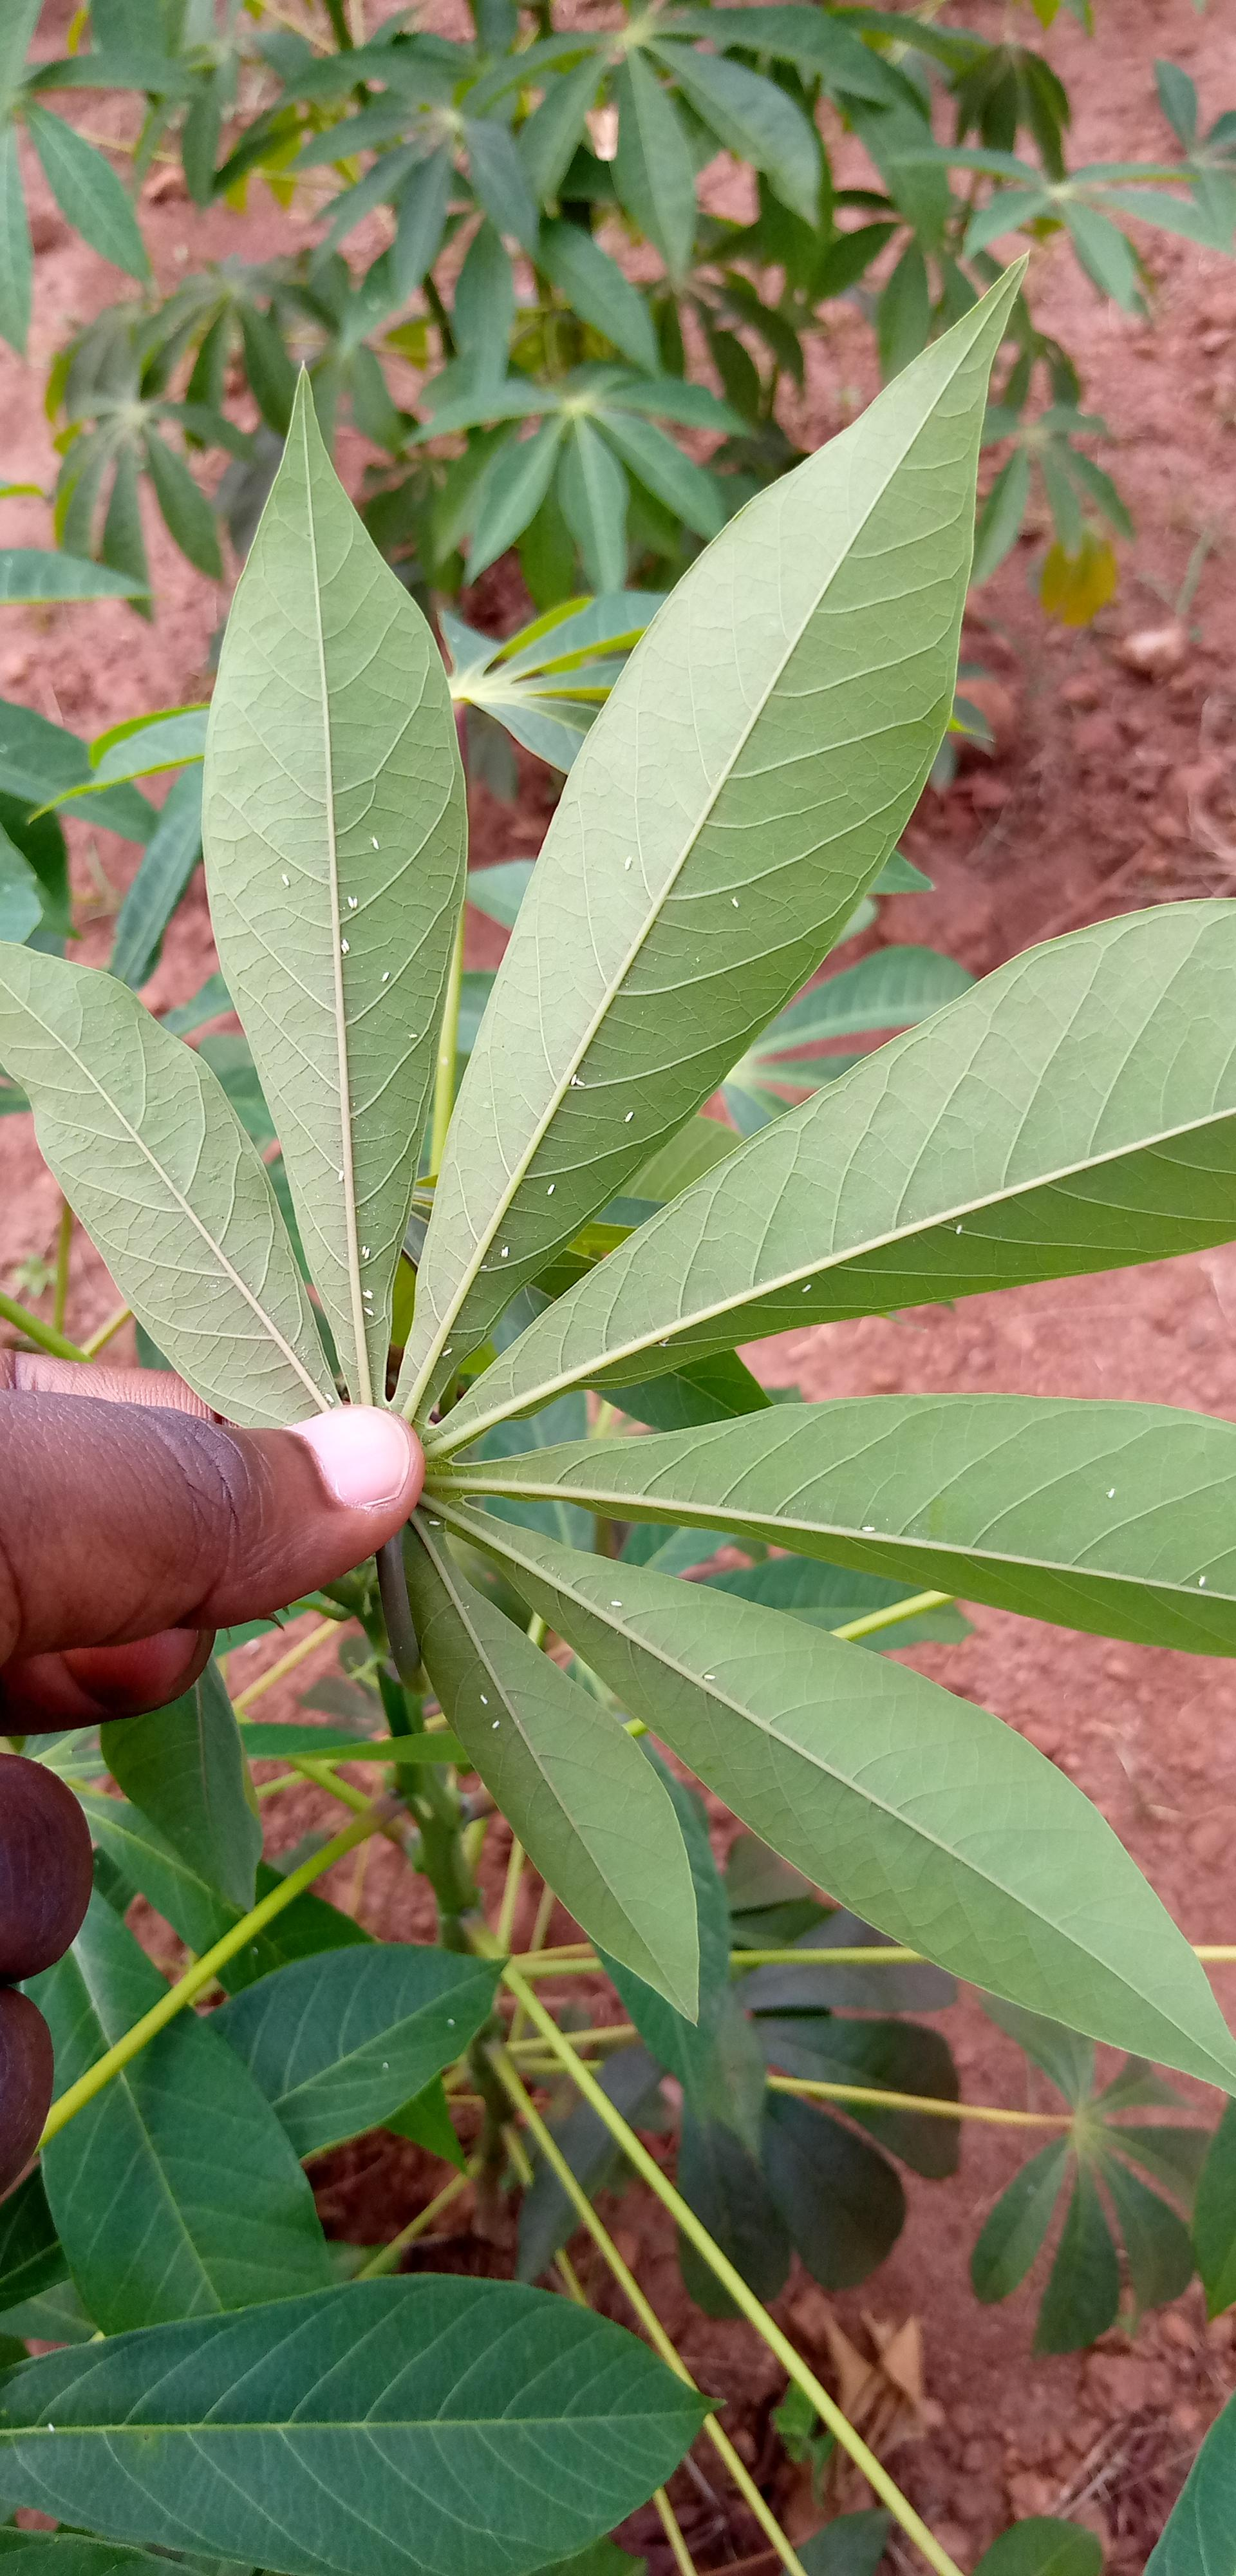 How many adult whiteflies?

36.